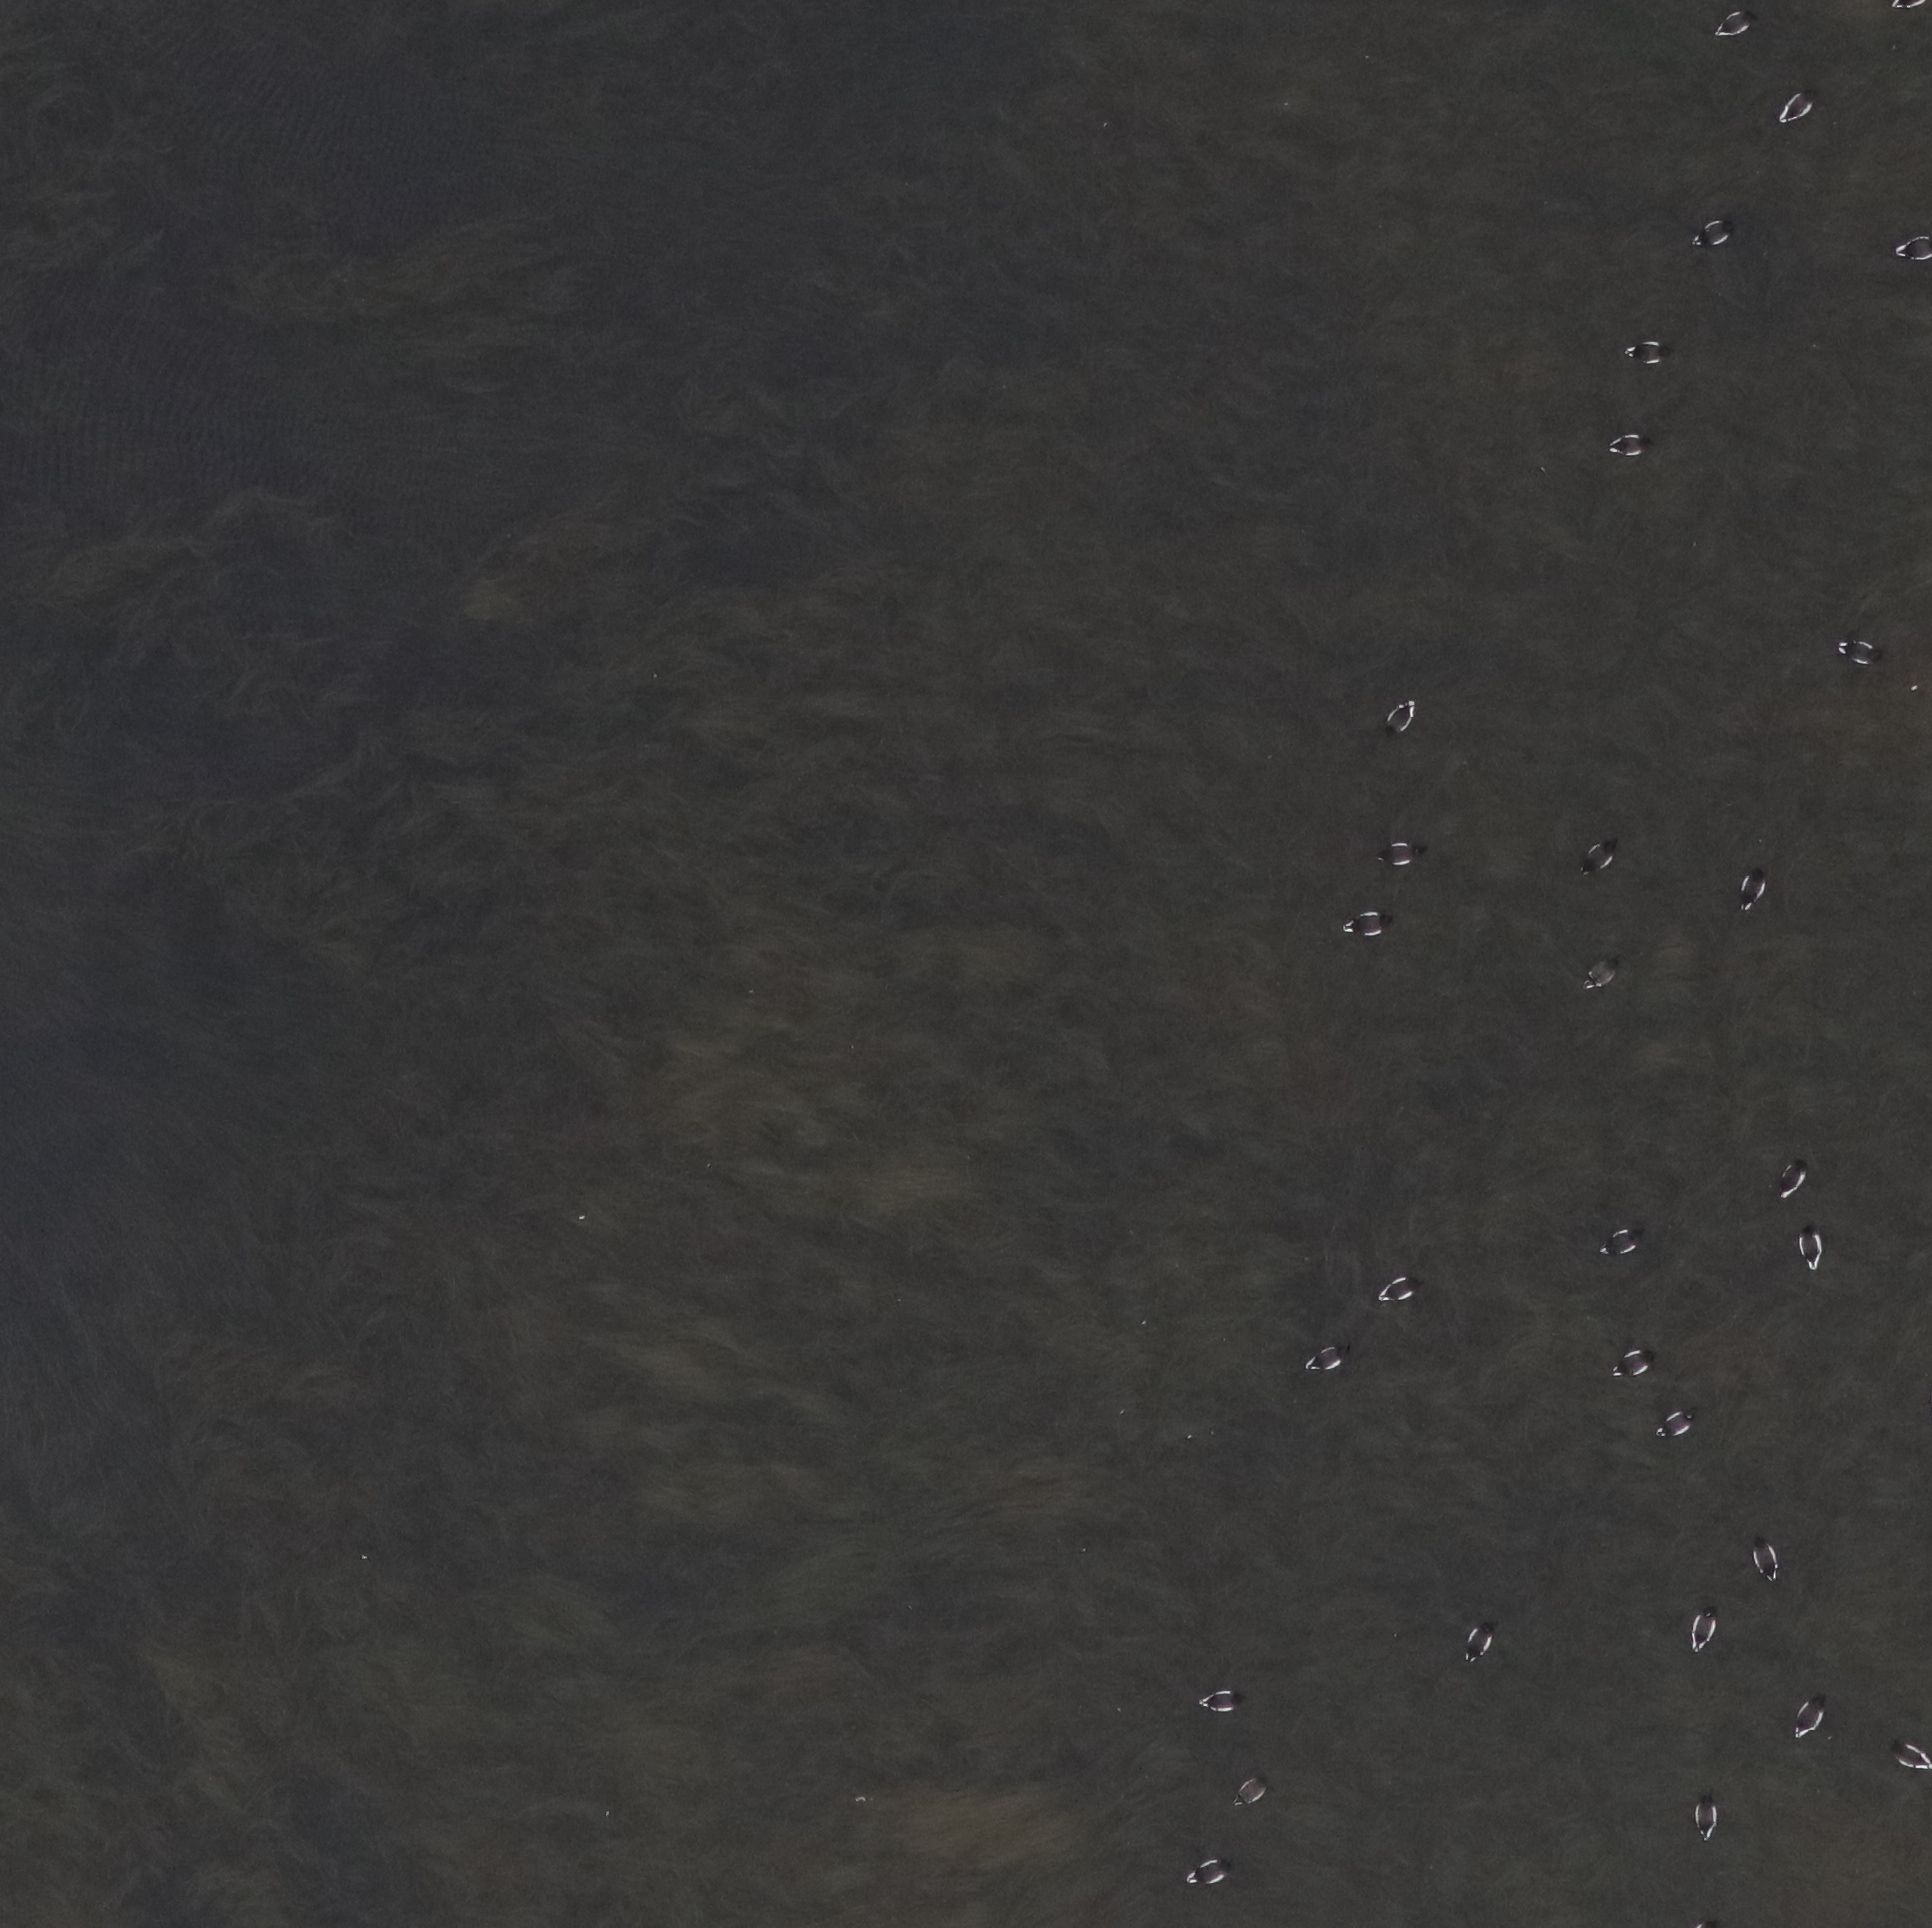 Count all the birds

29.